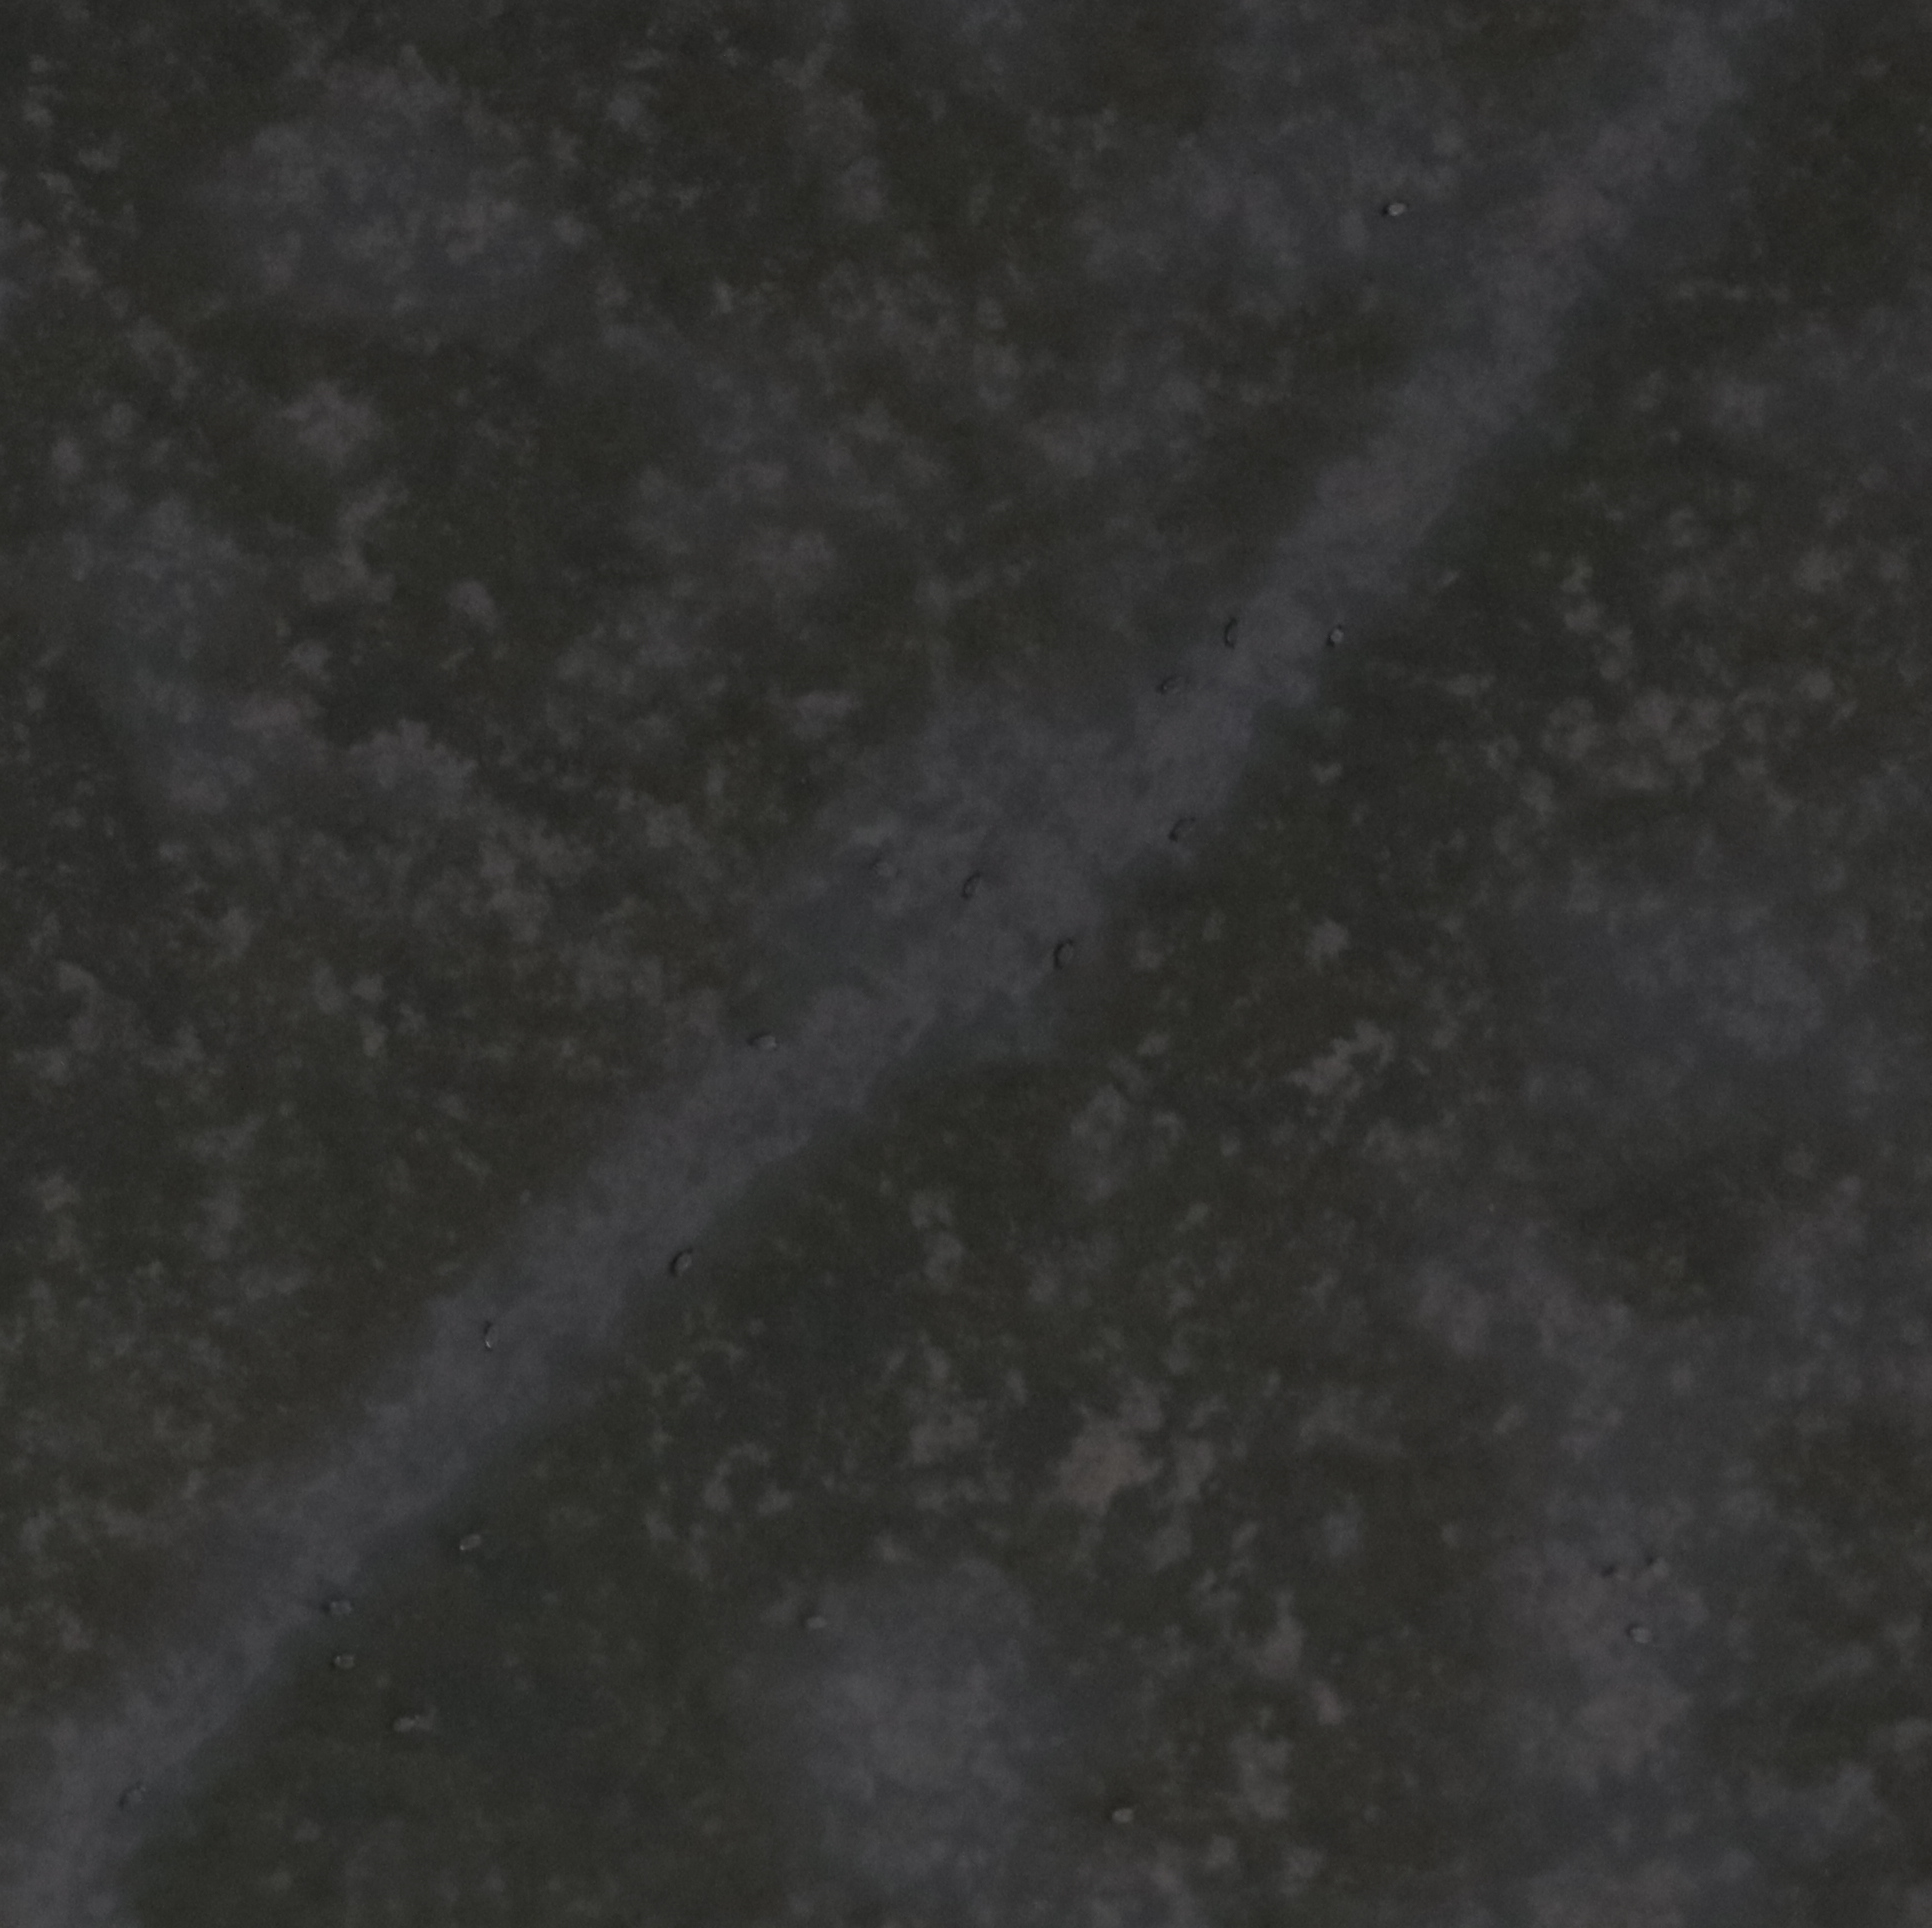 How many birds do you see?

21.